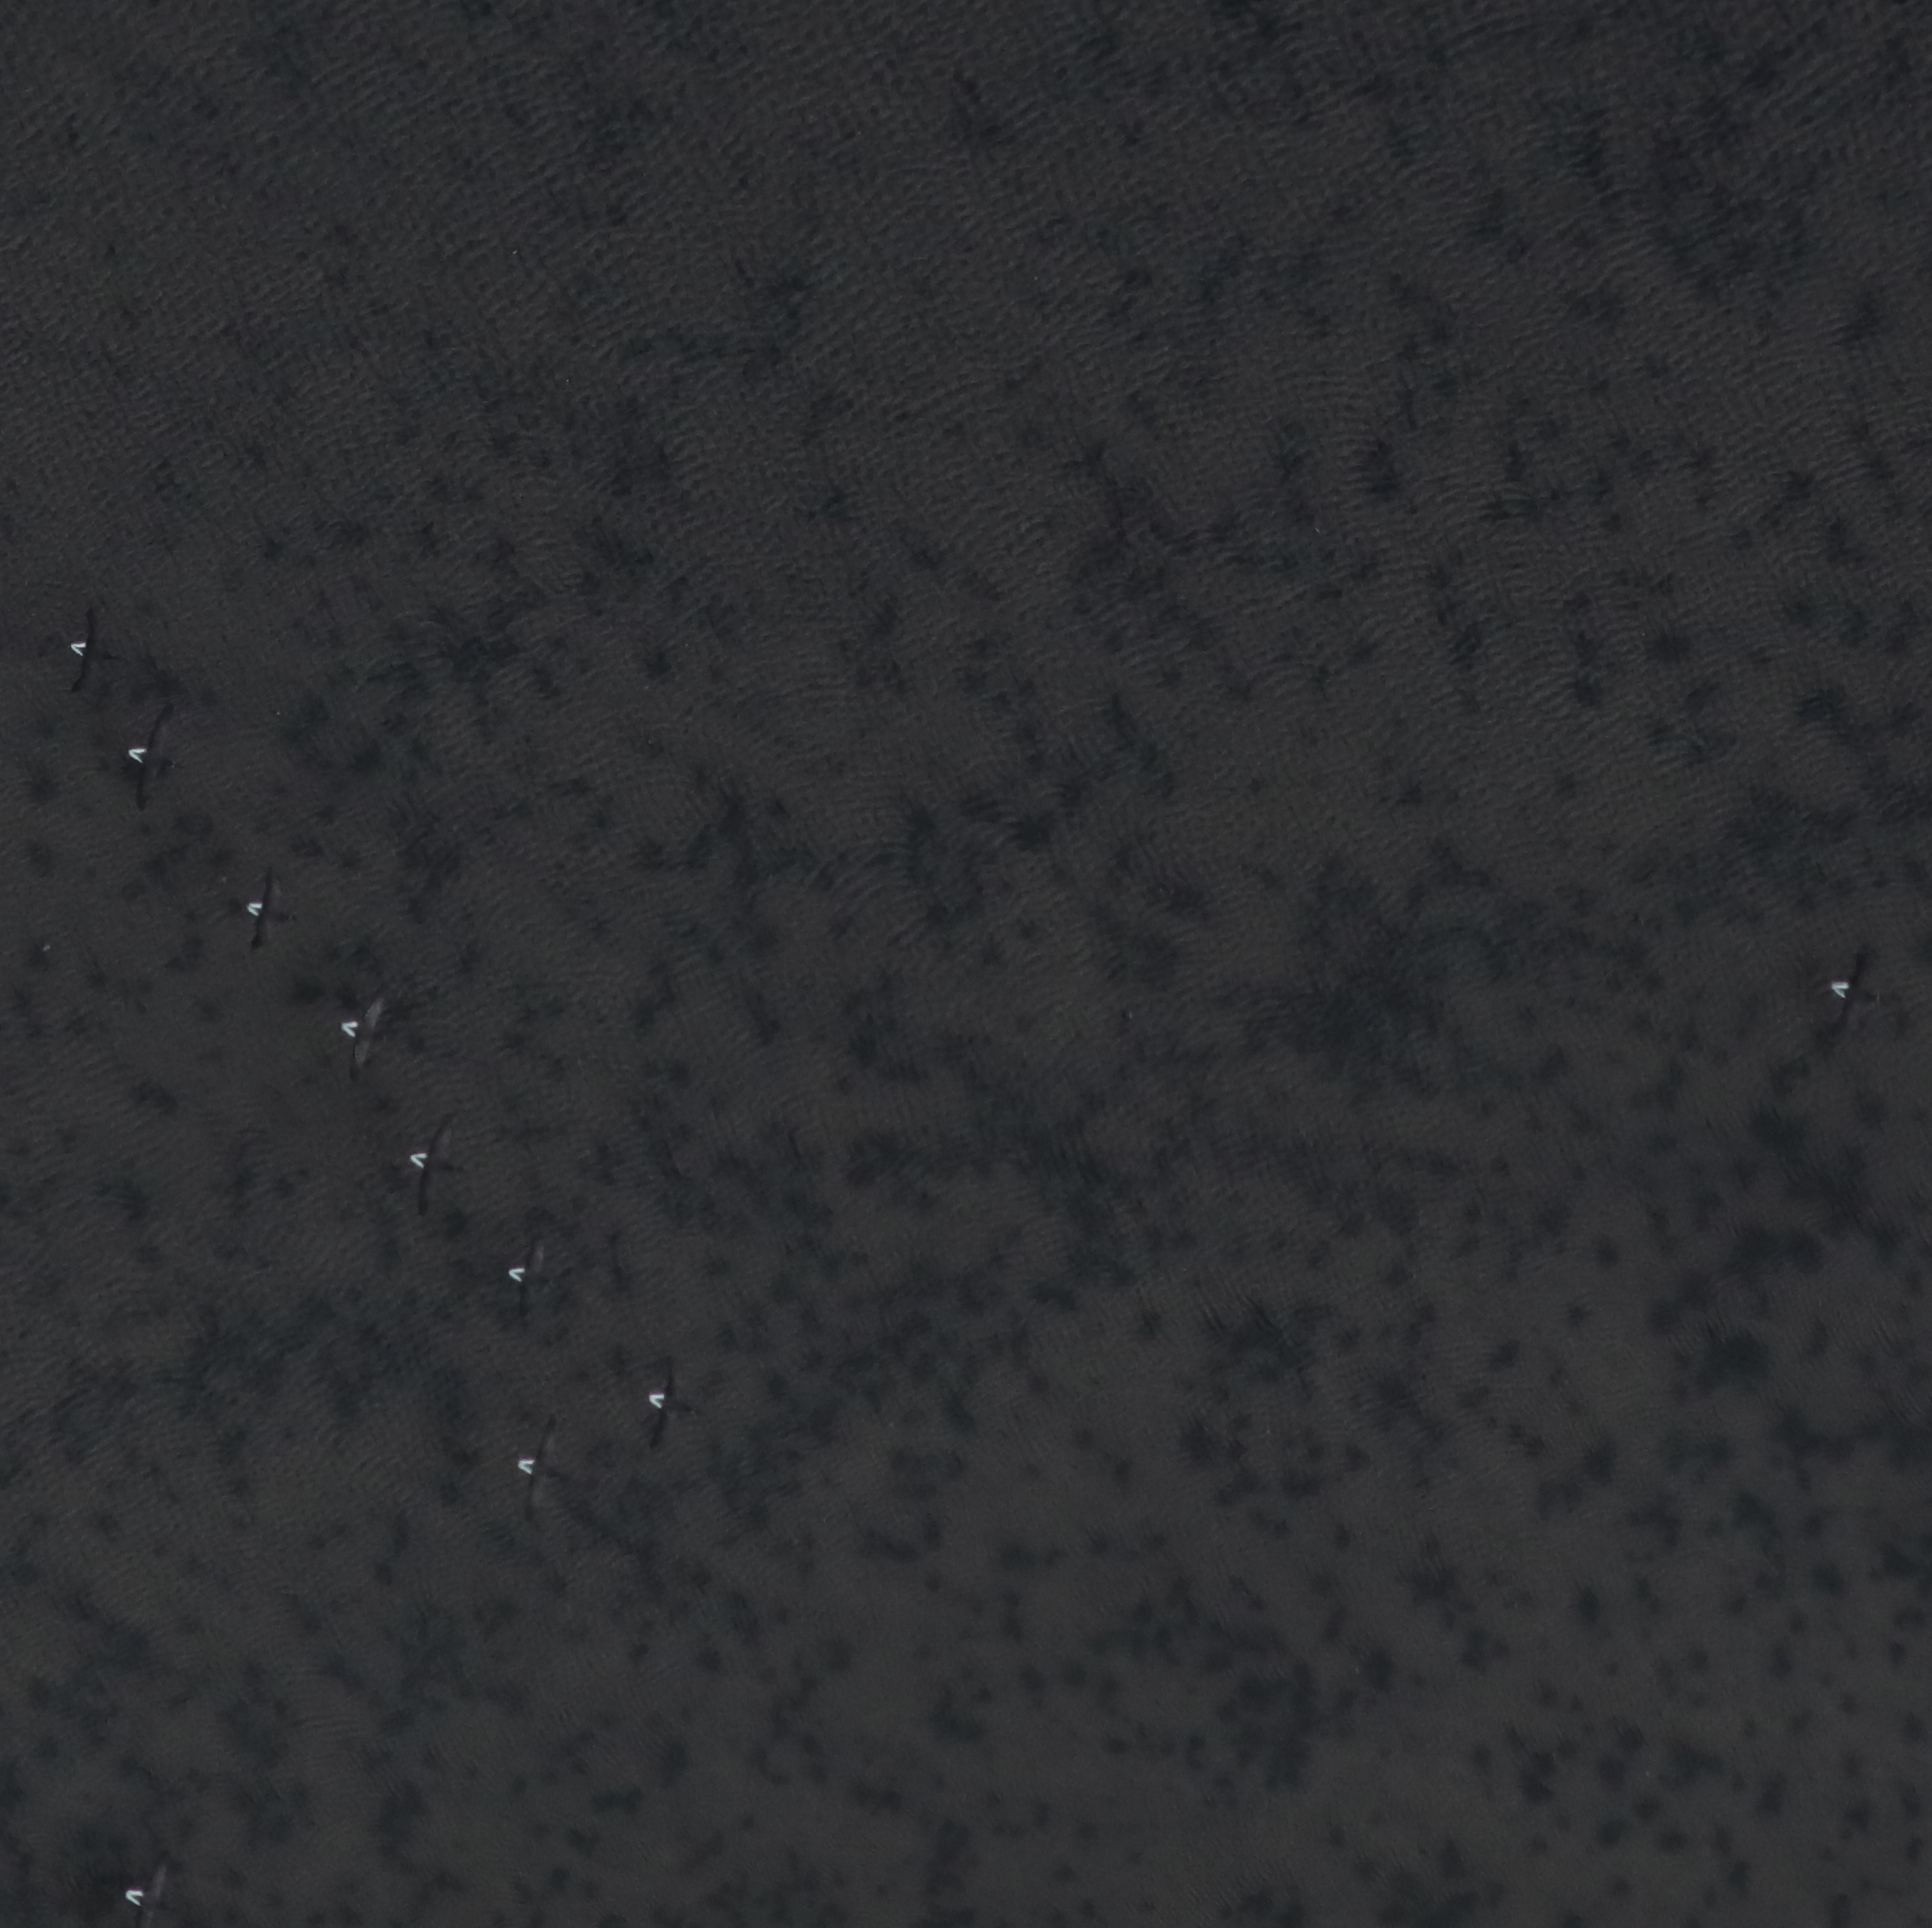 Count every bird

10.